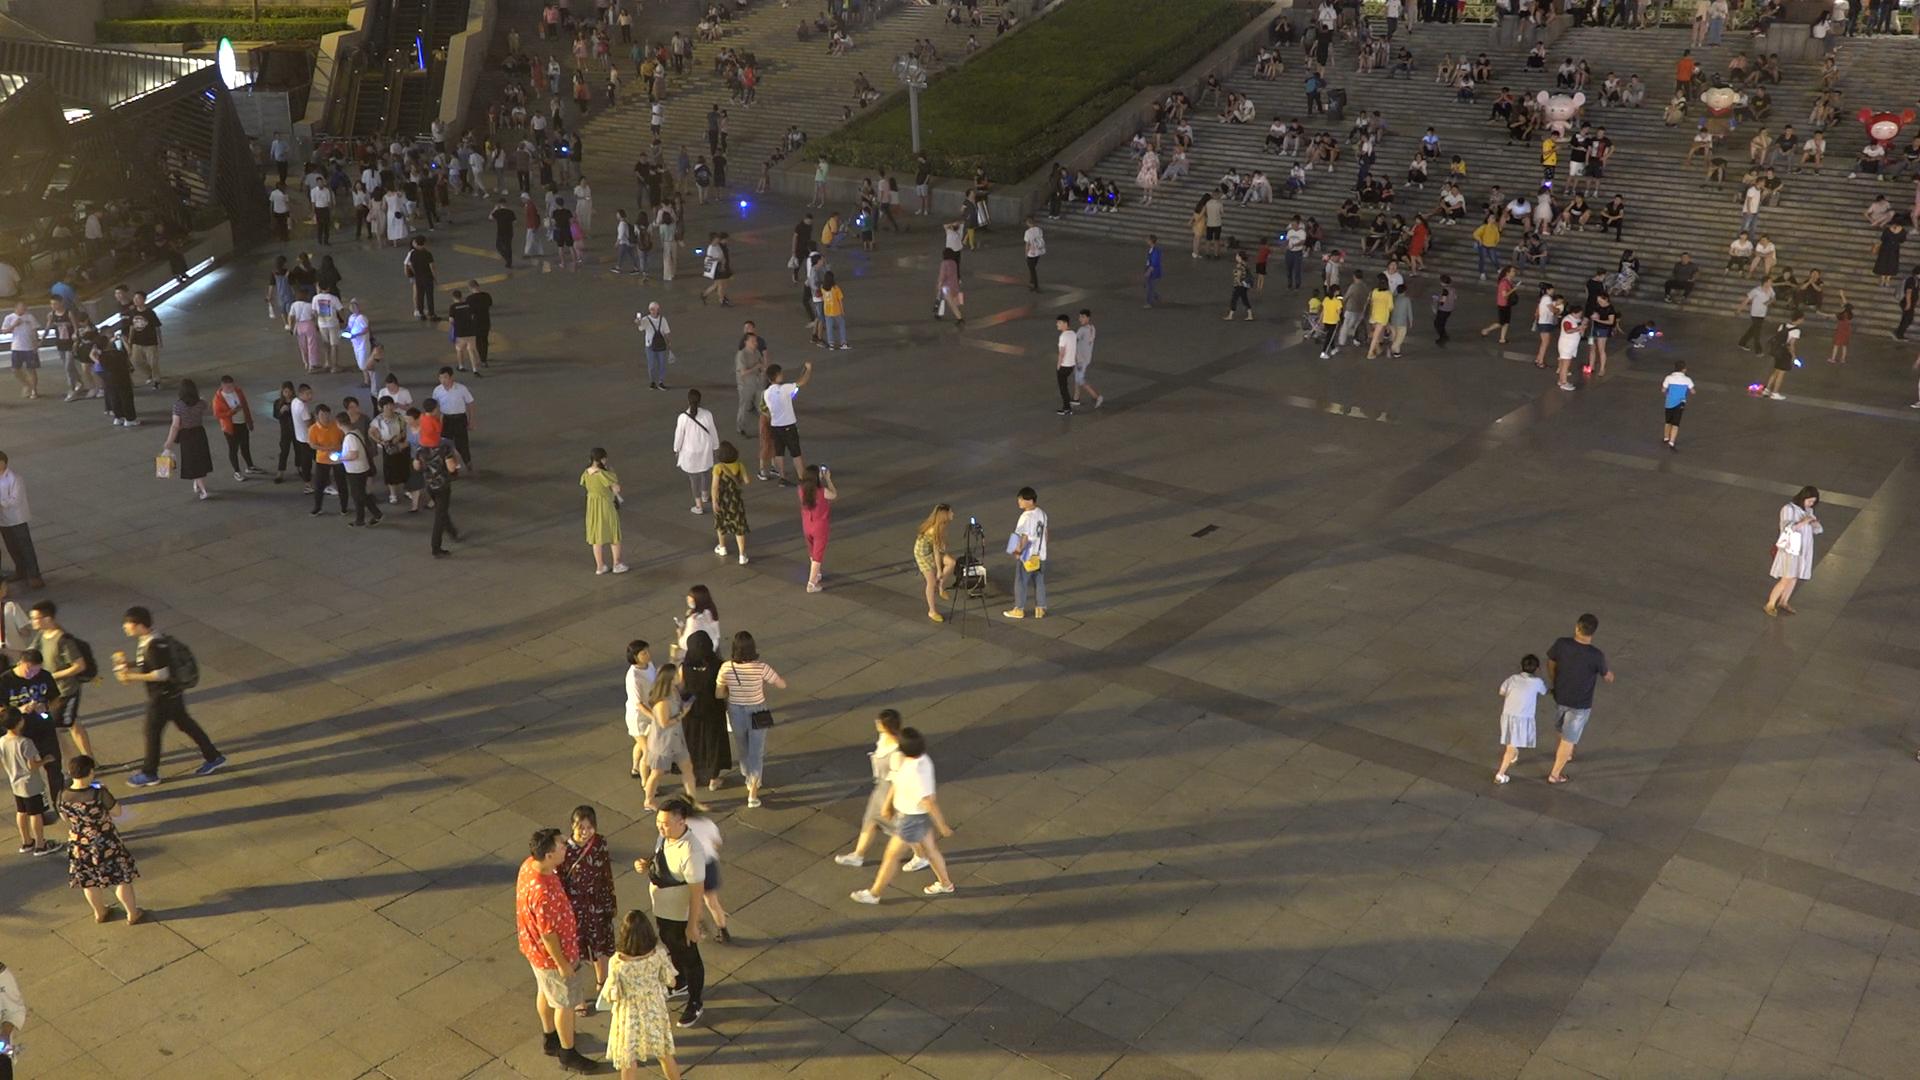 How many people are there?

337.